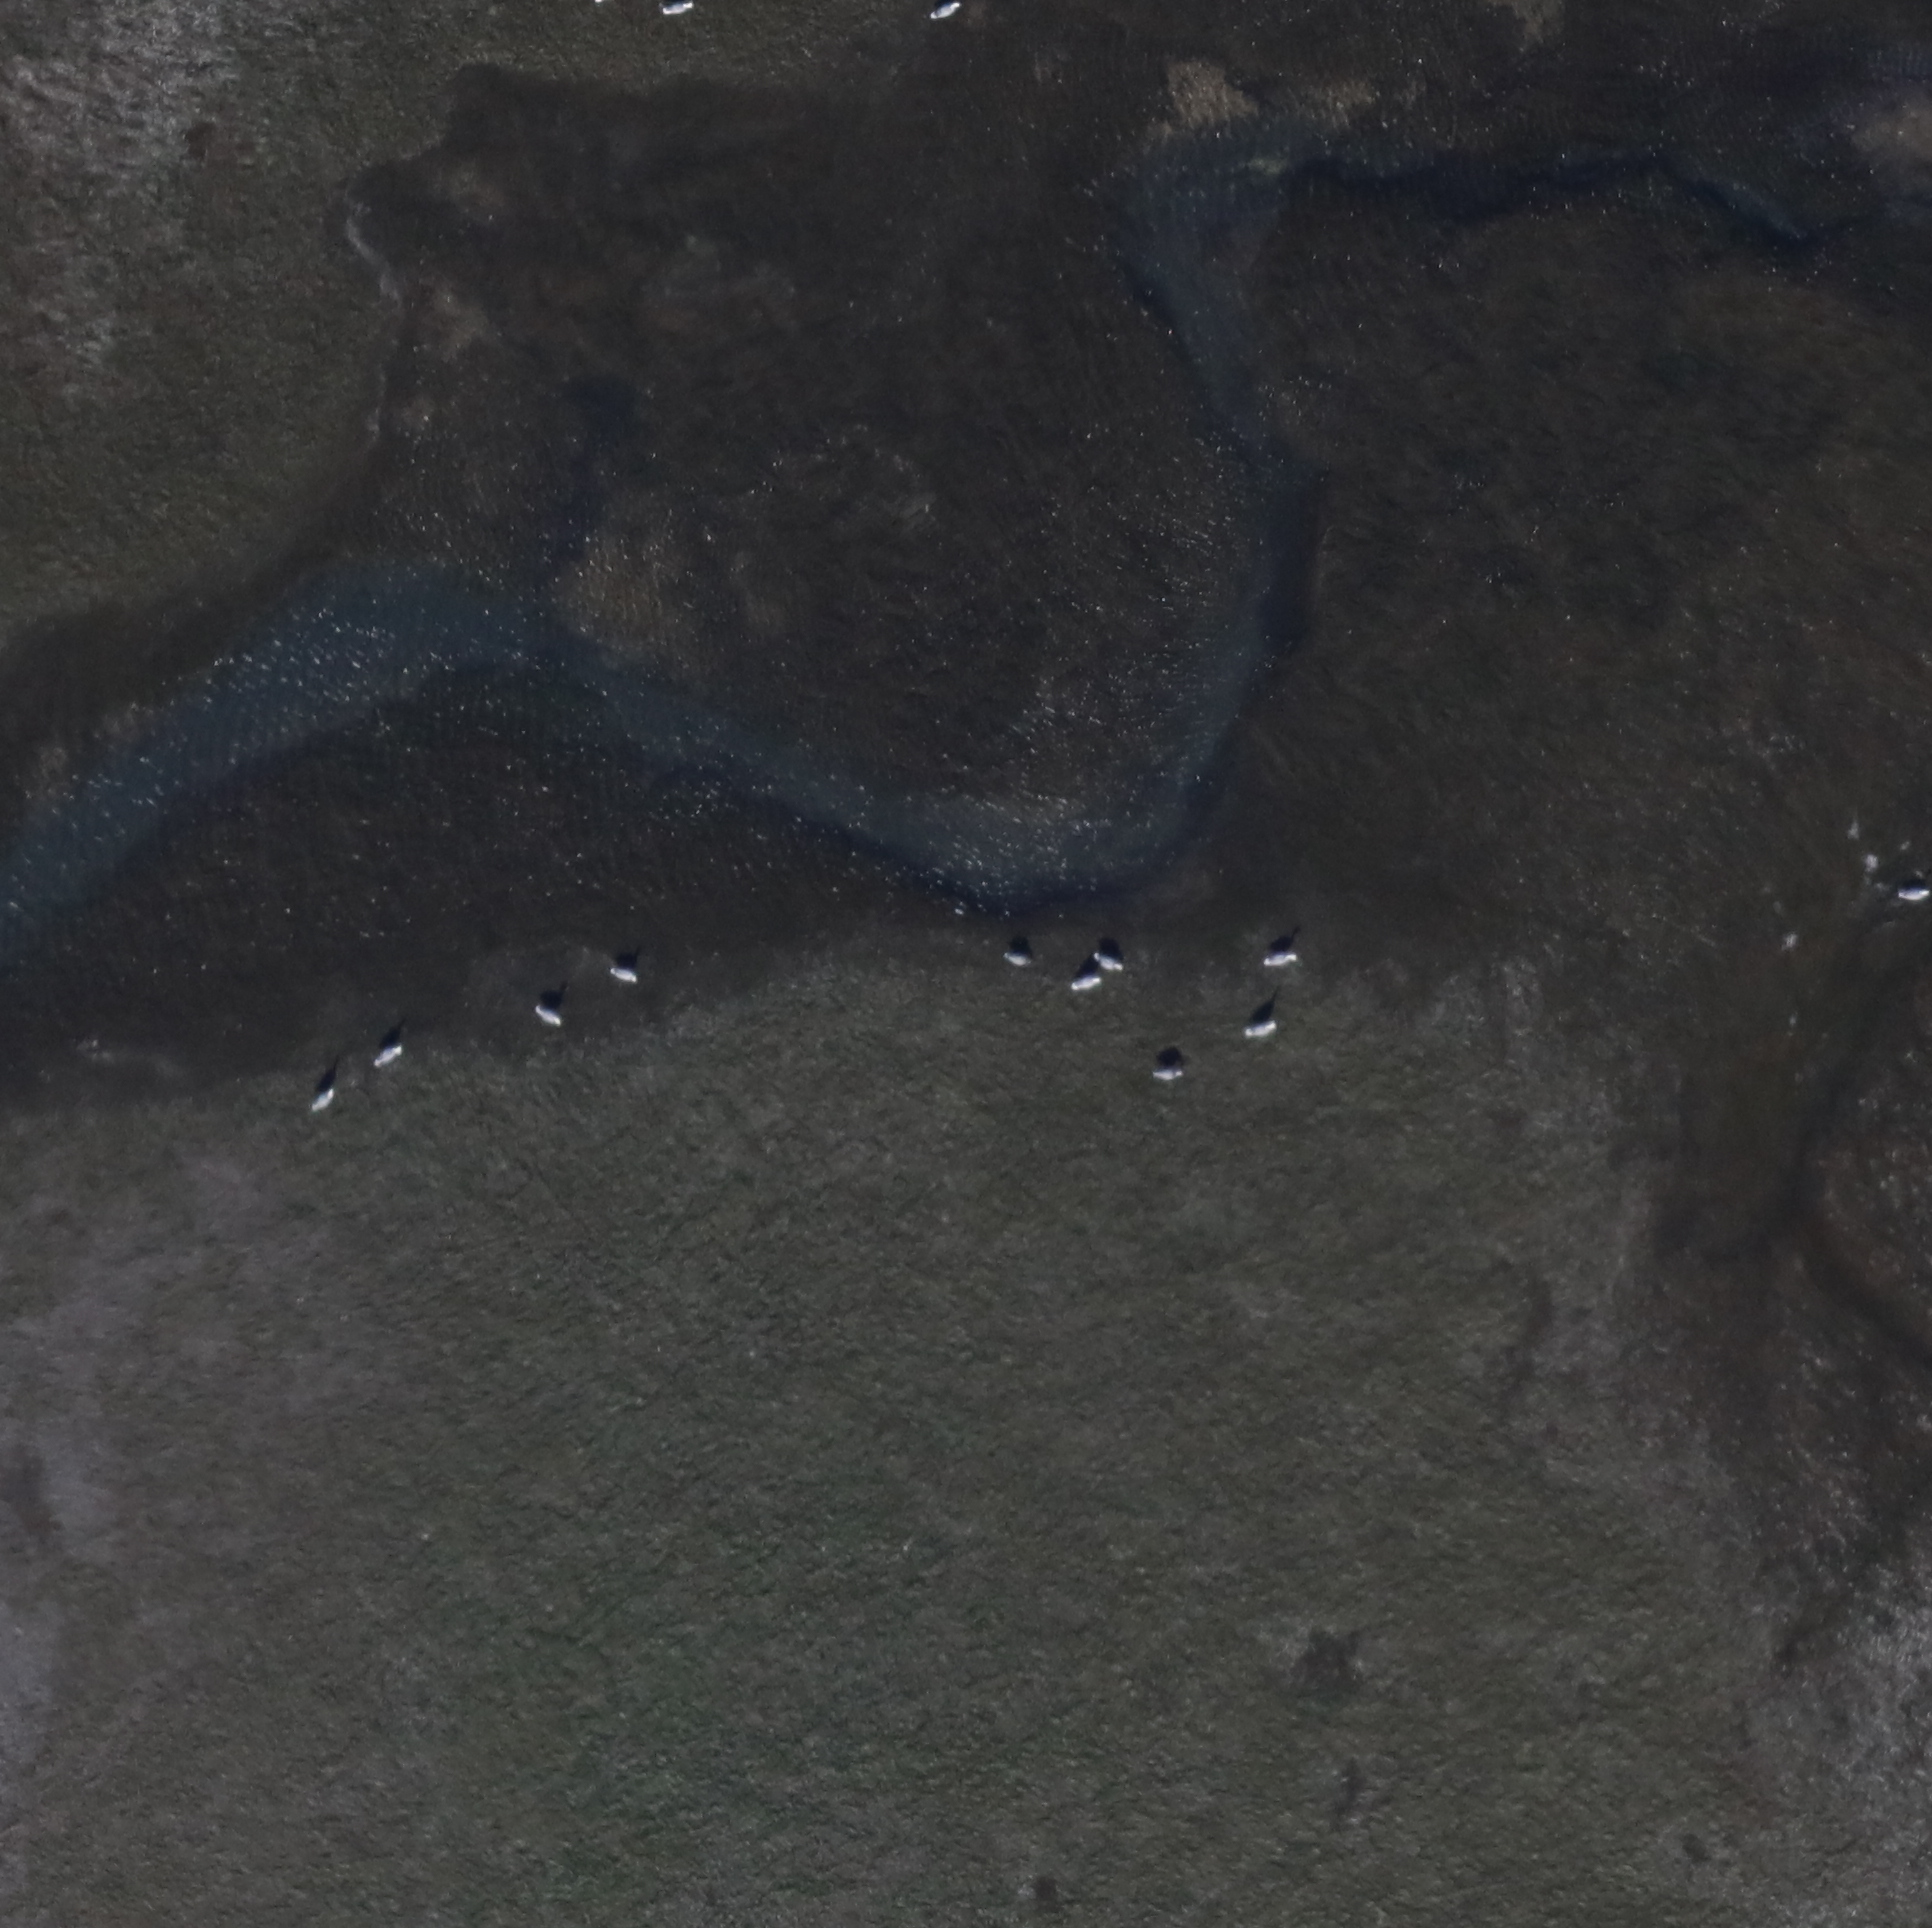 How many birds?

13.